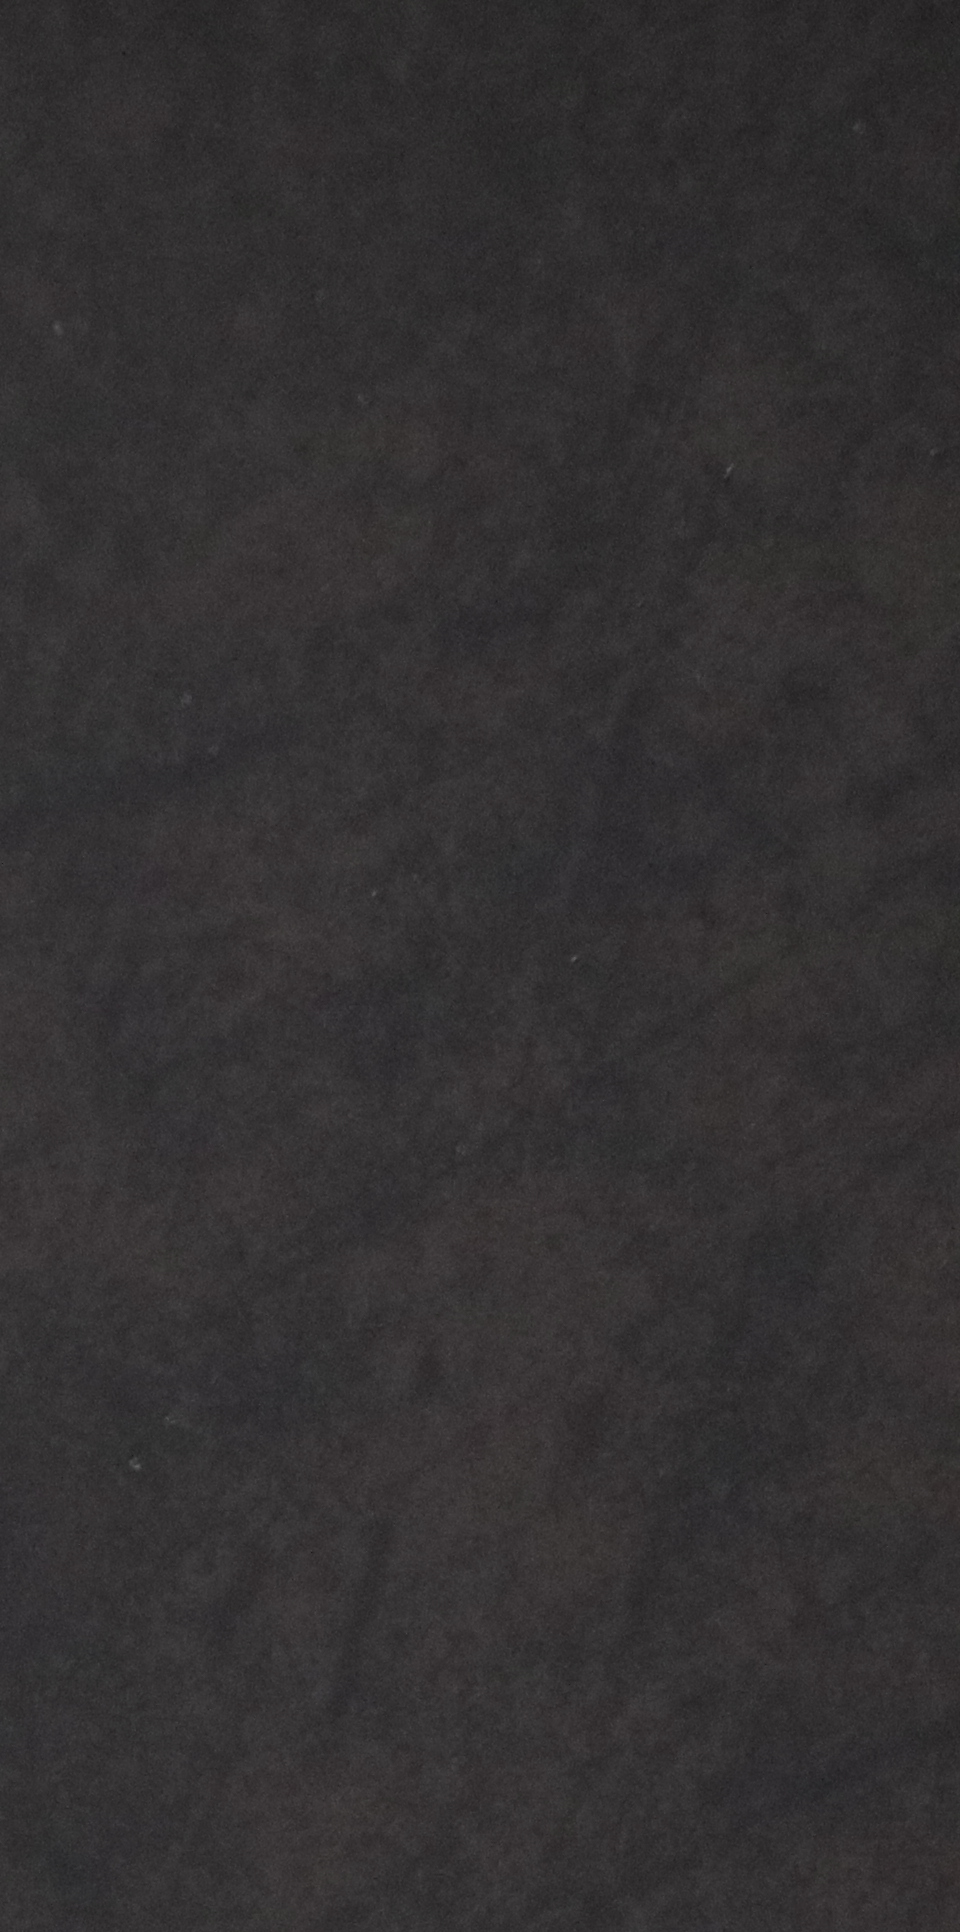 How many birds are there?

1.